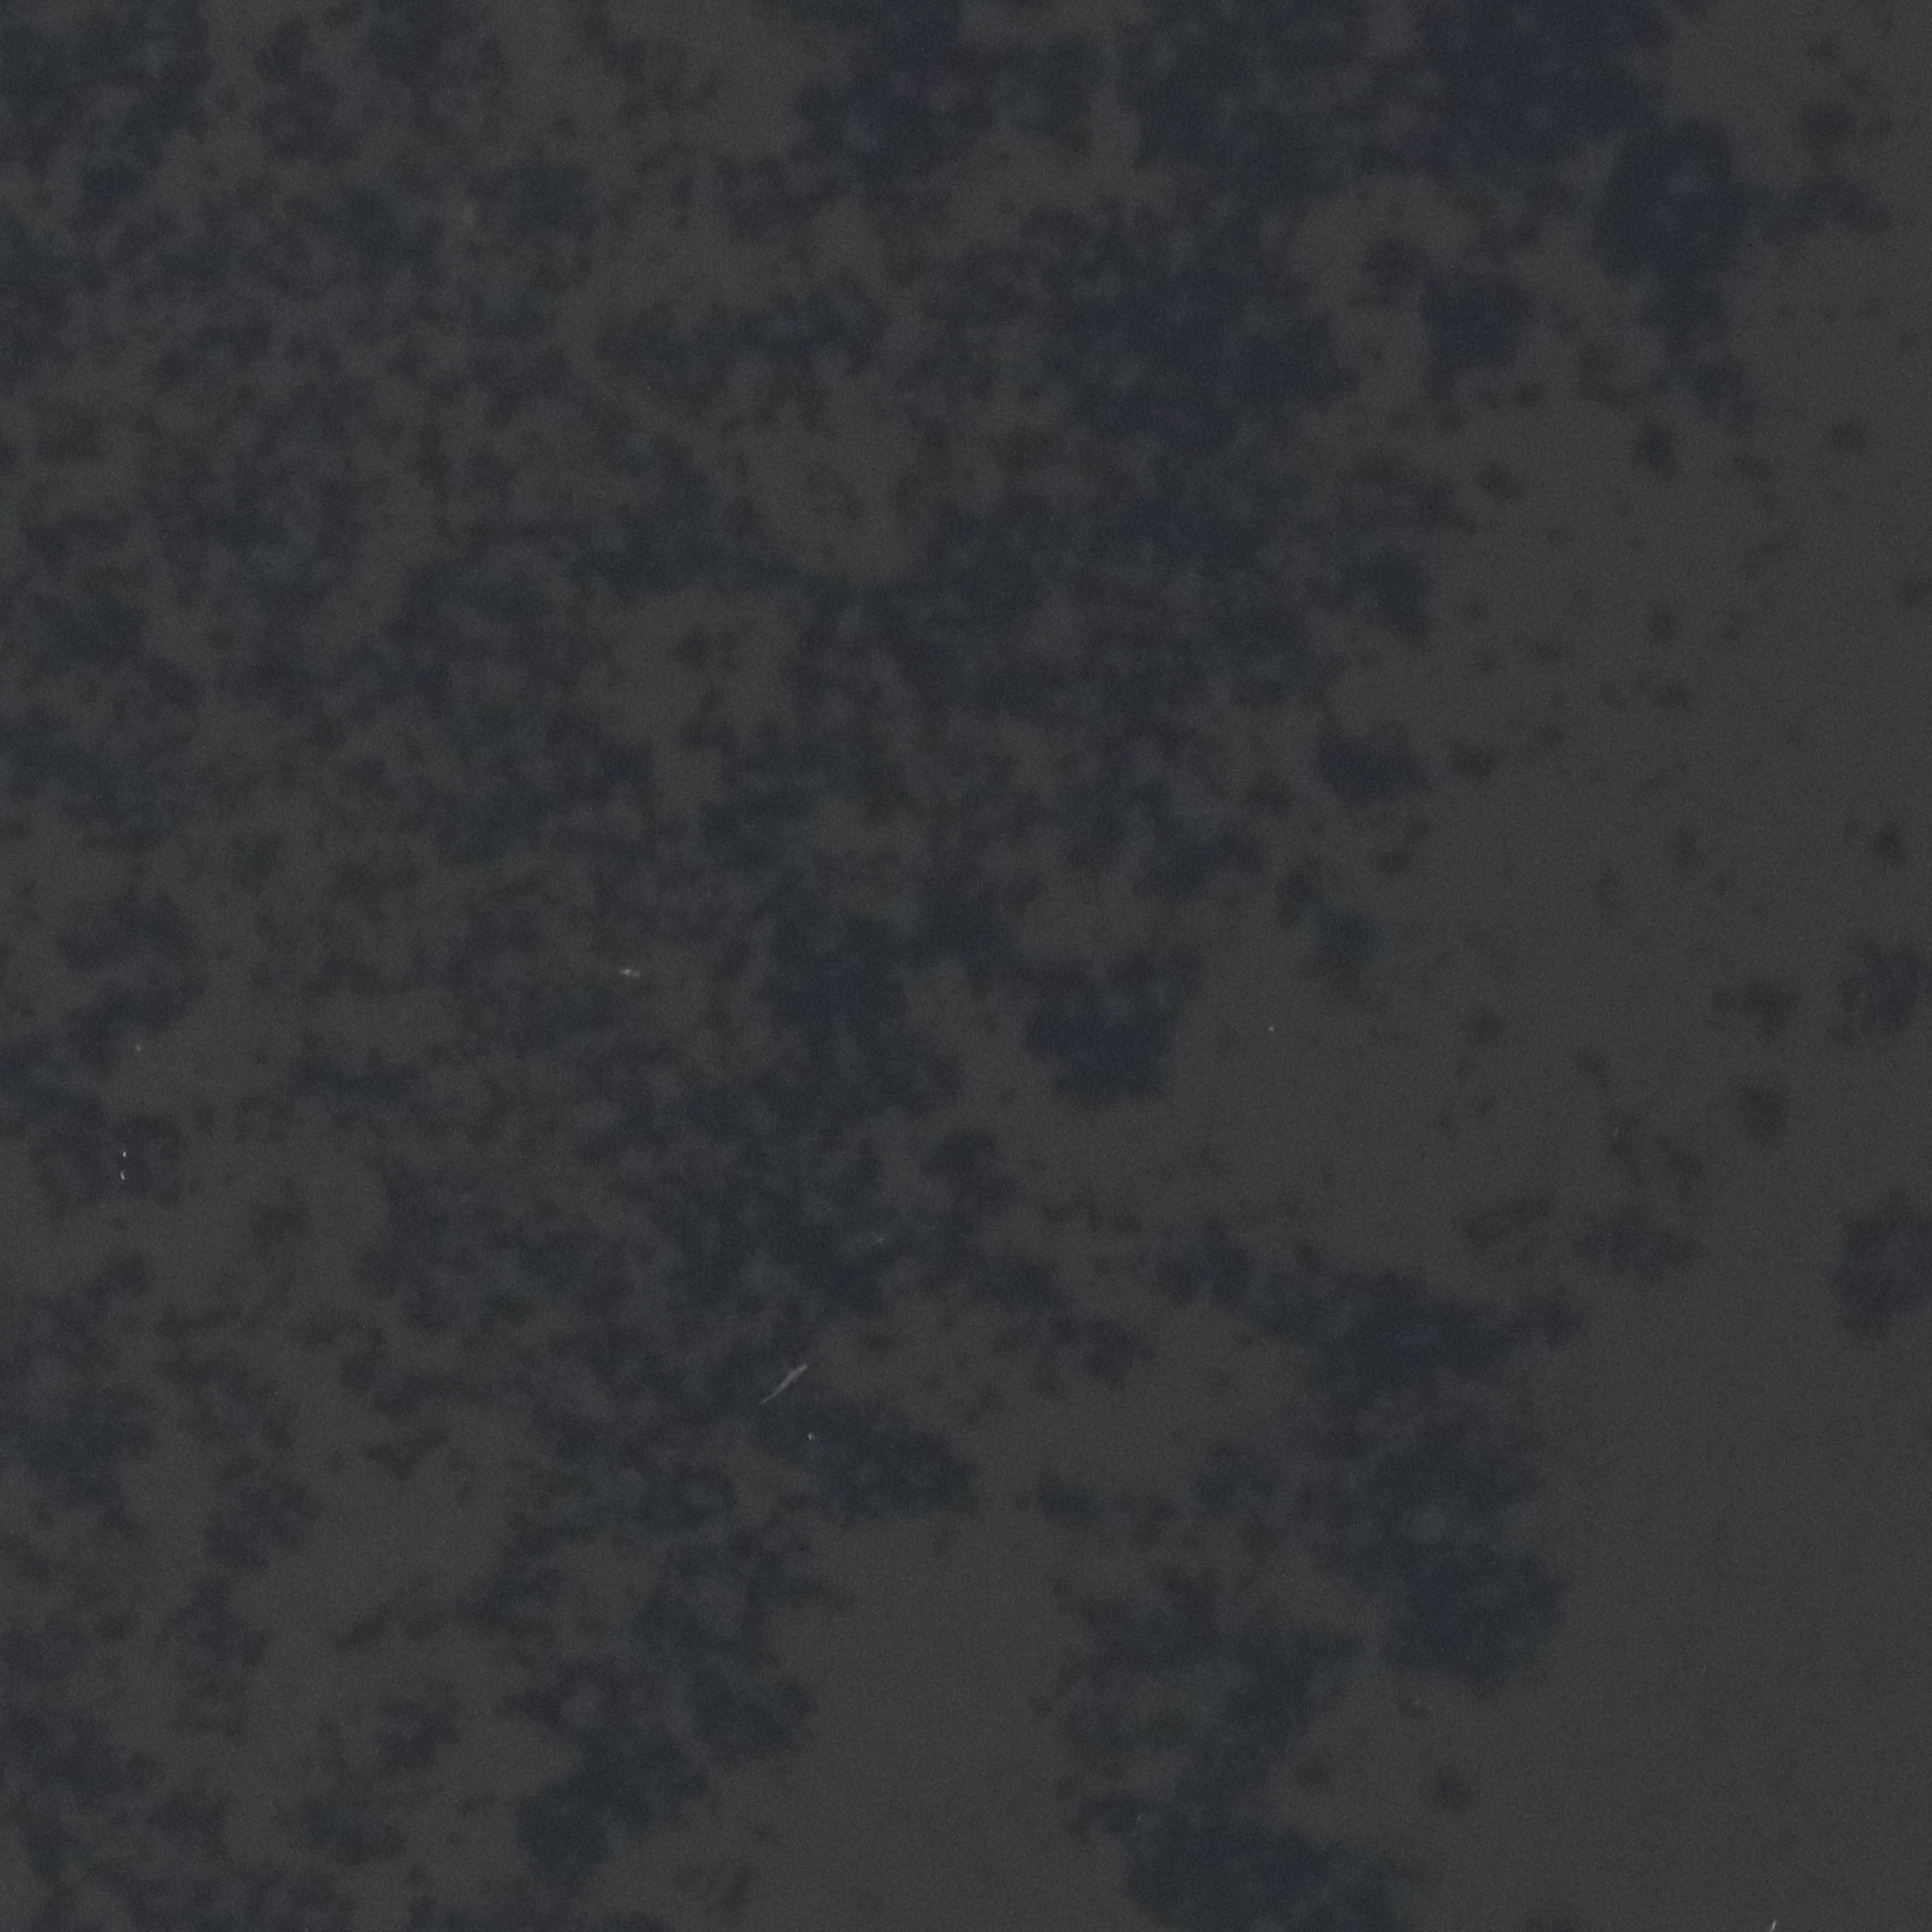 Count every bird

0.